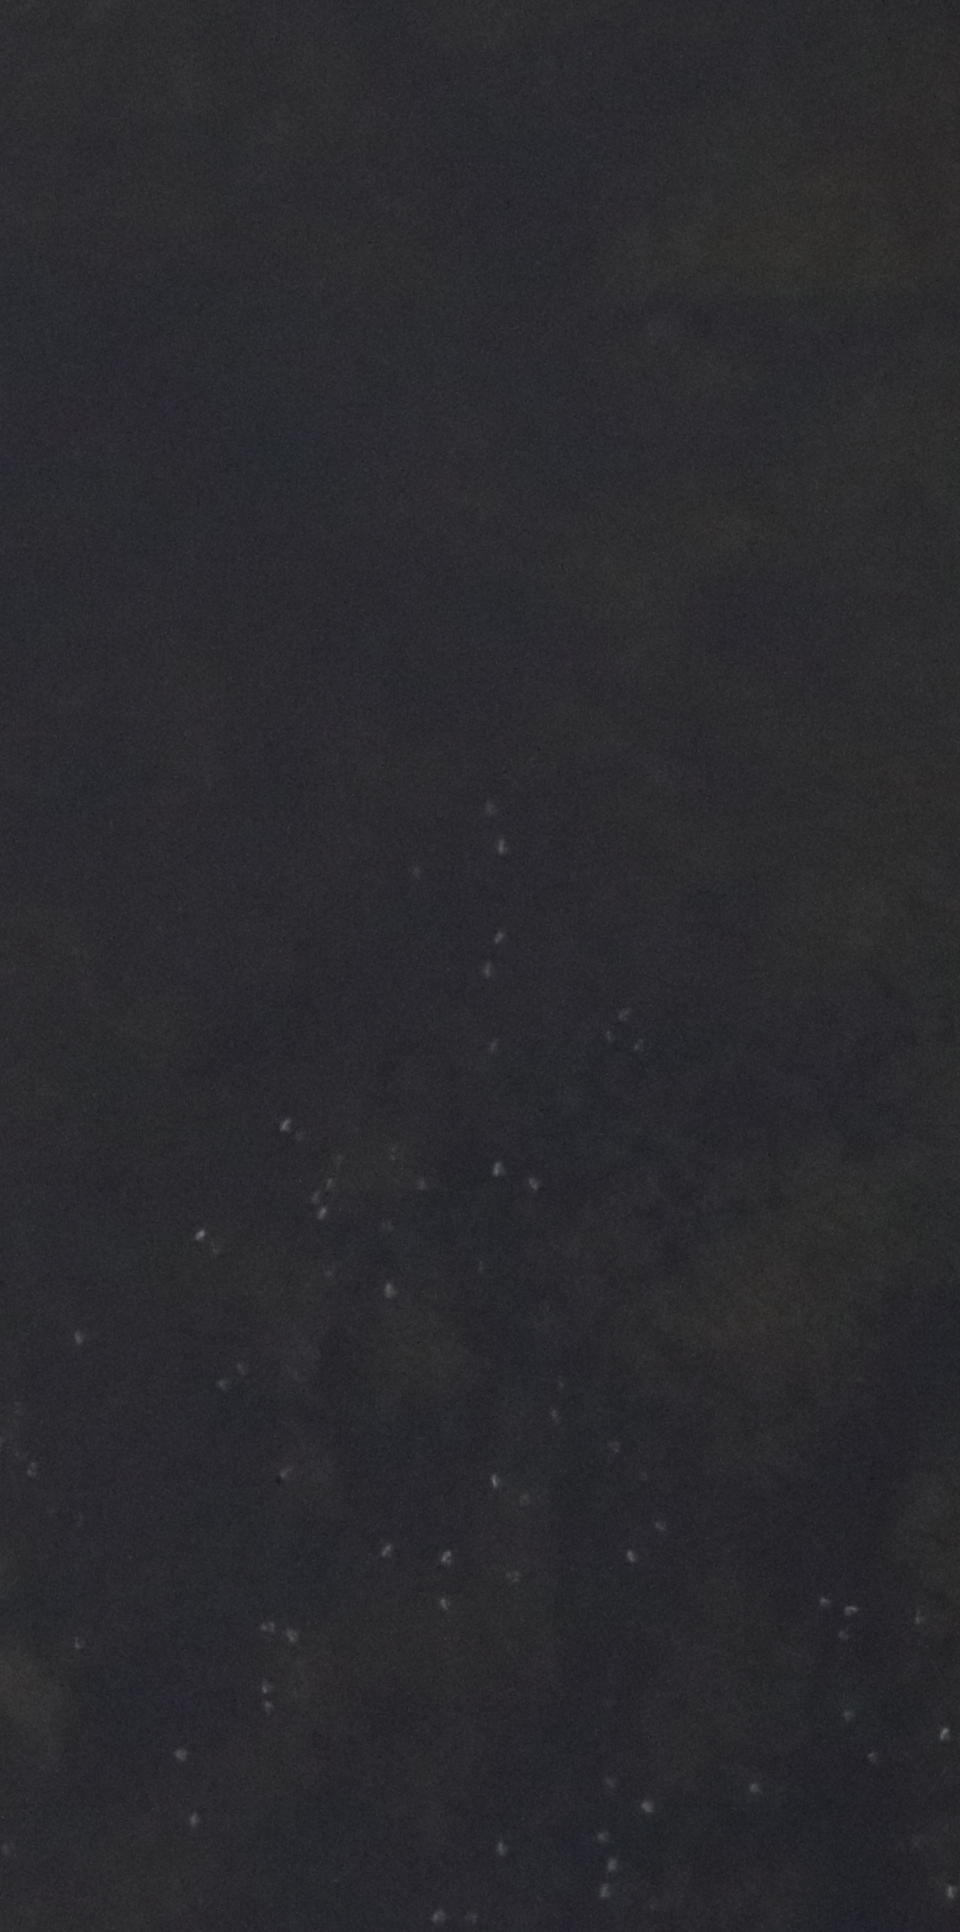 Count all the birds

64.